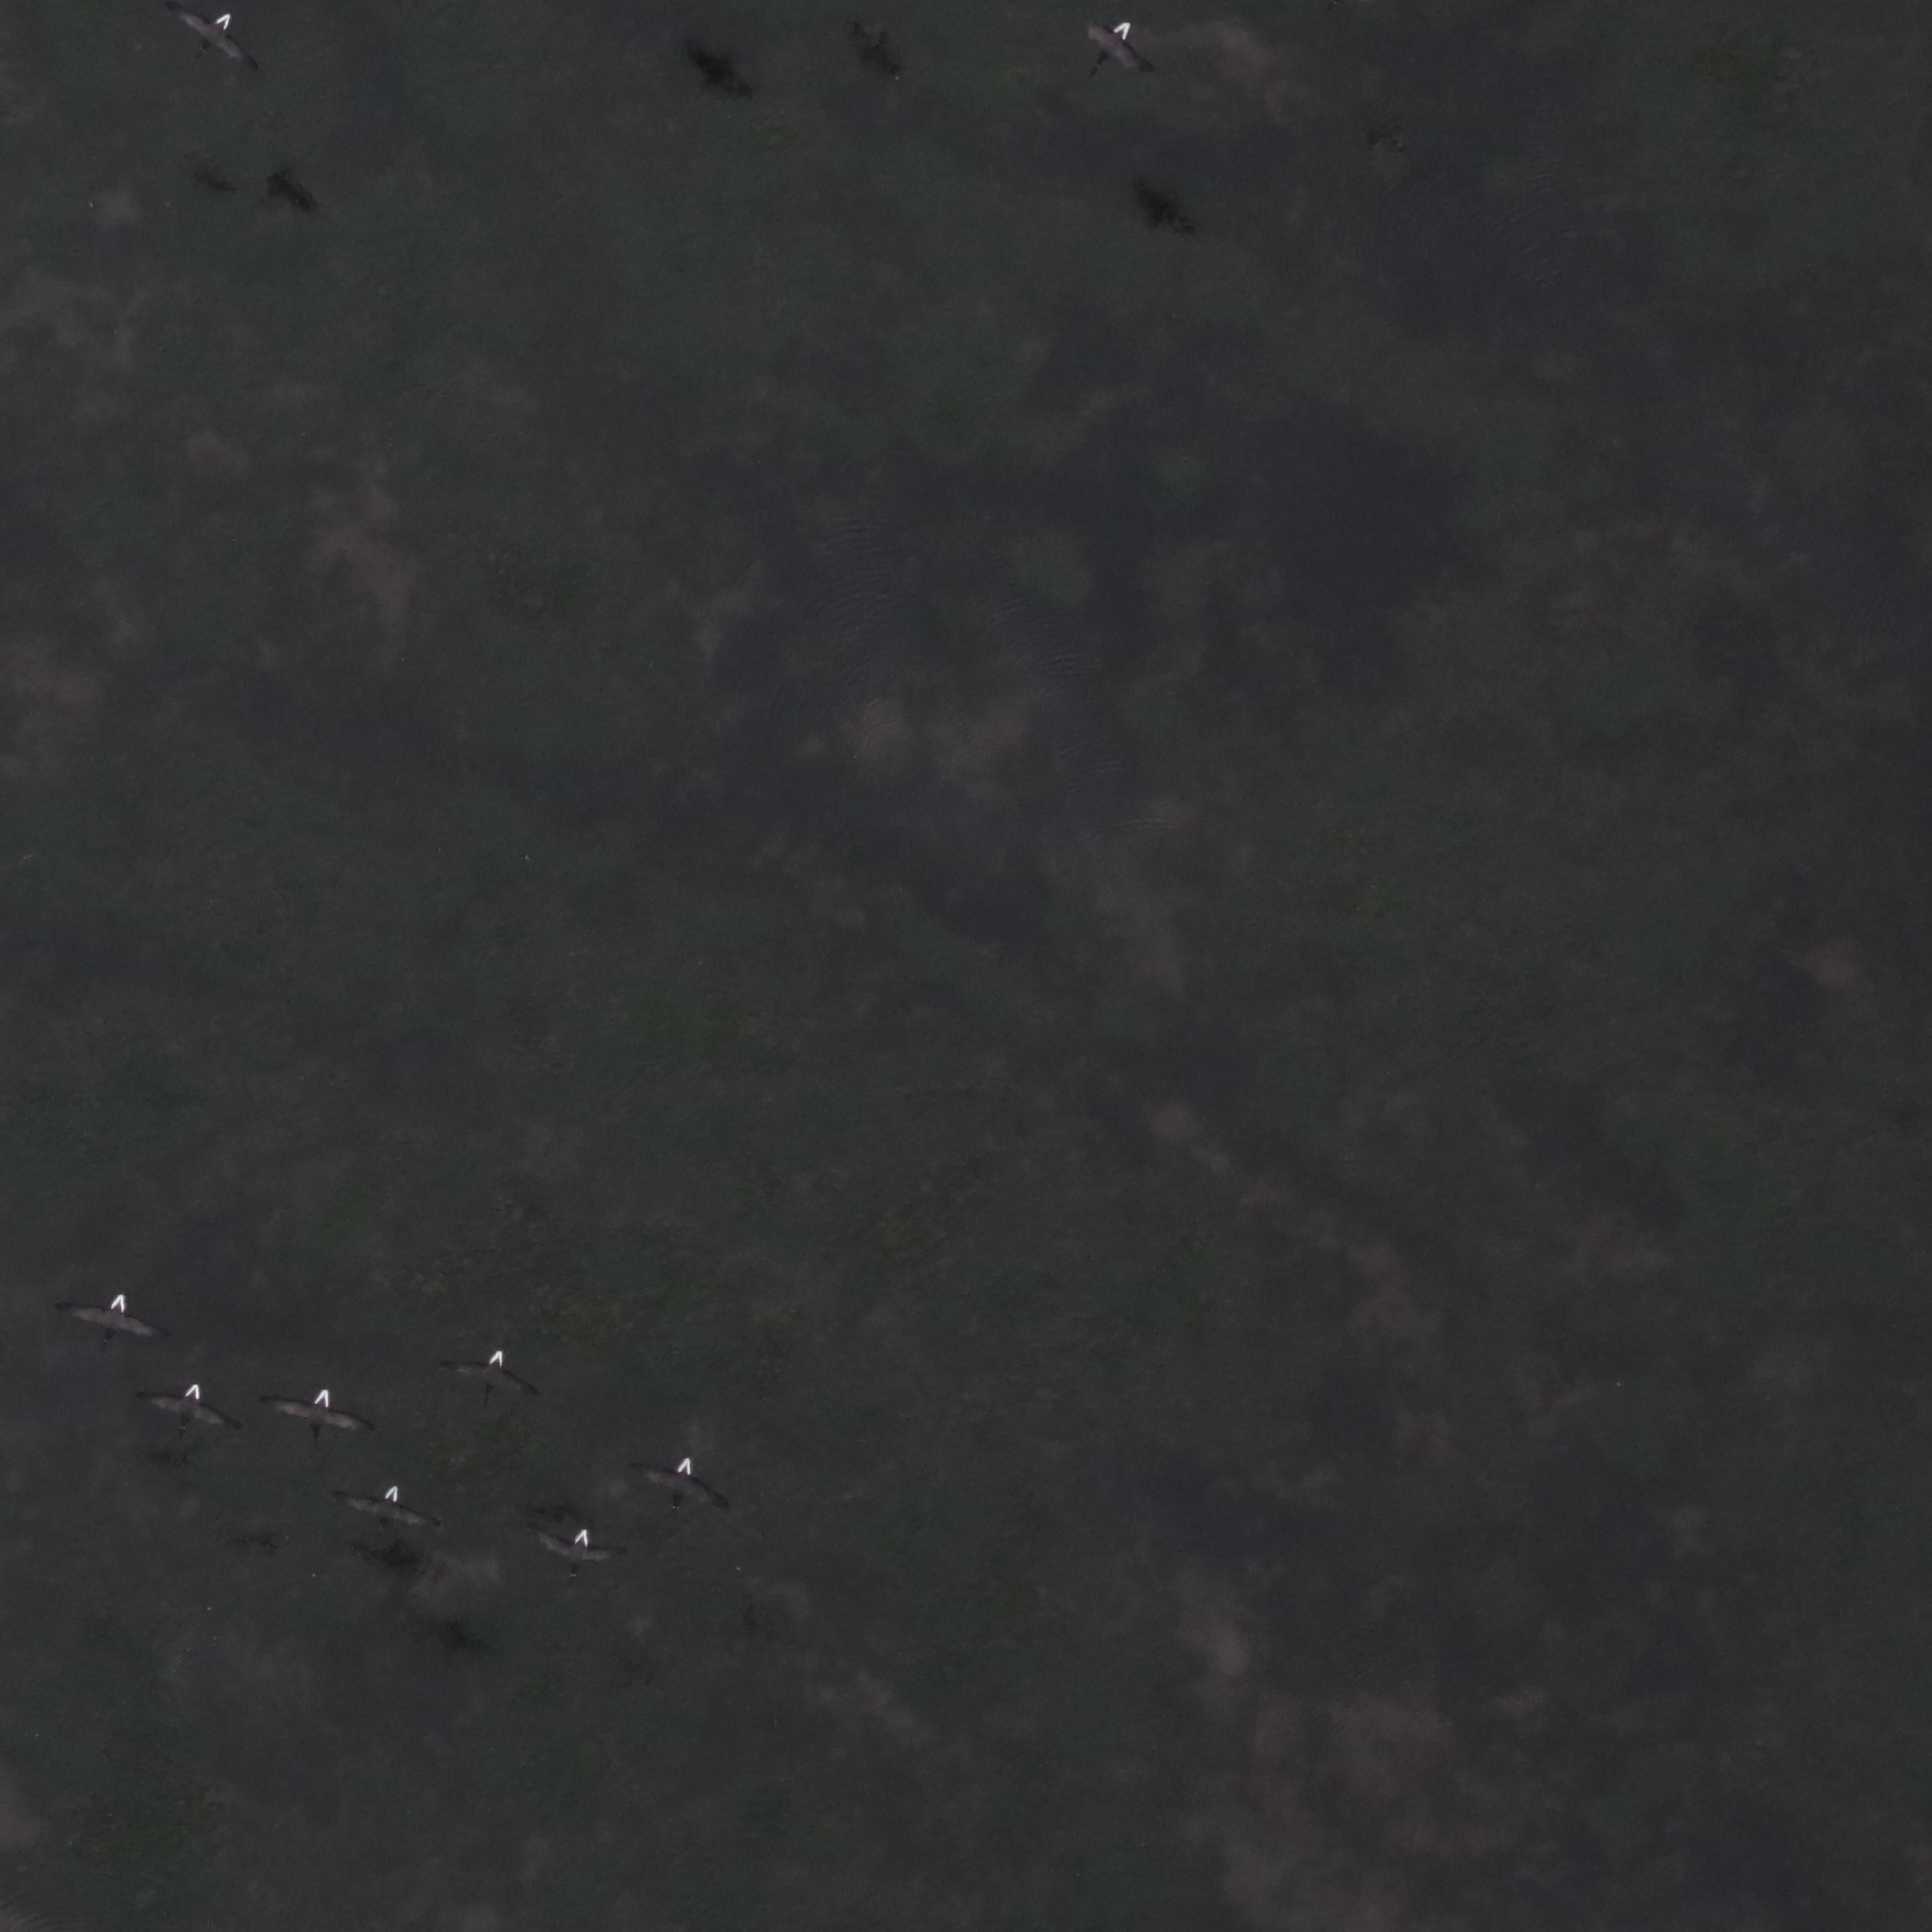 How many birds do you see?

9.